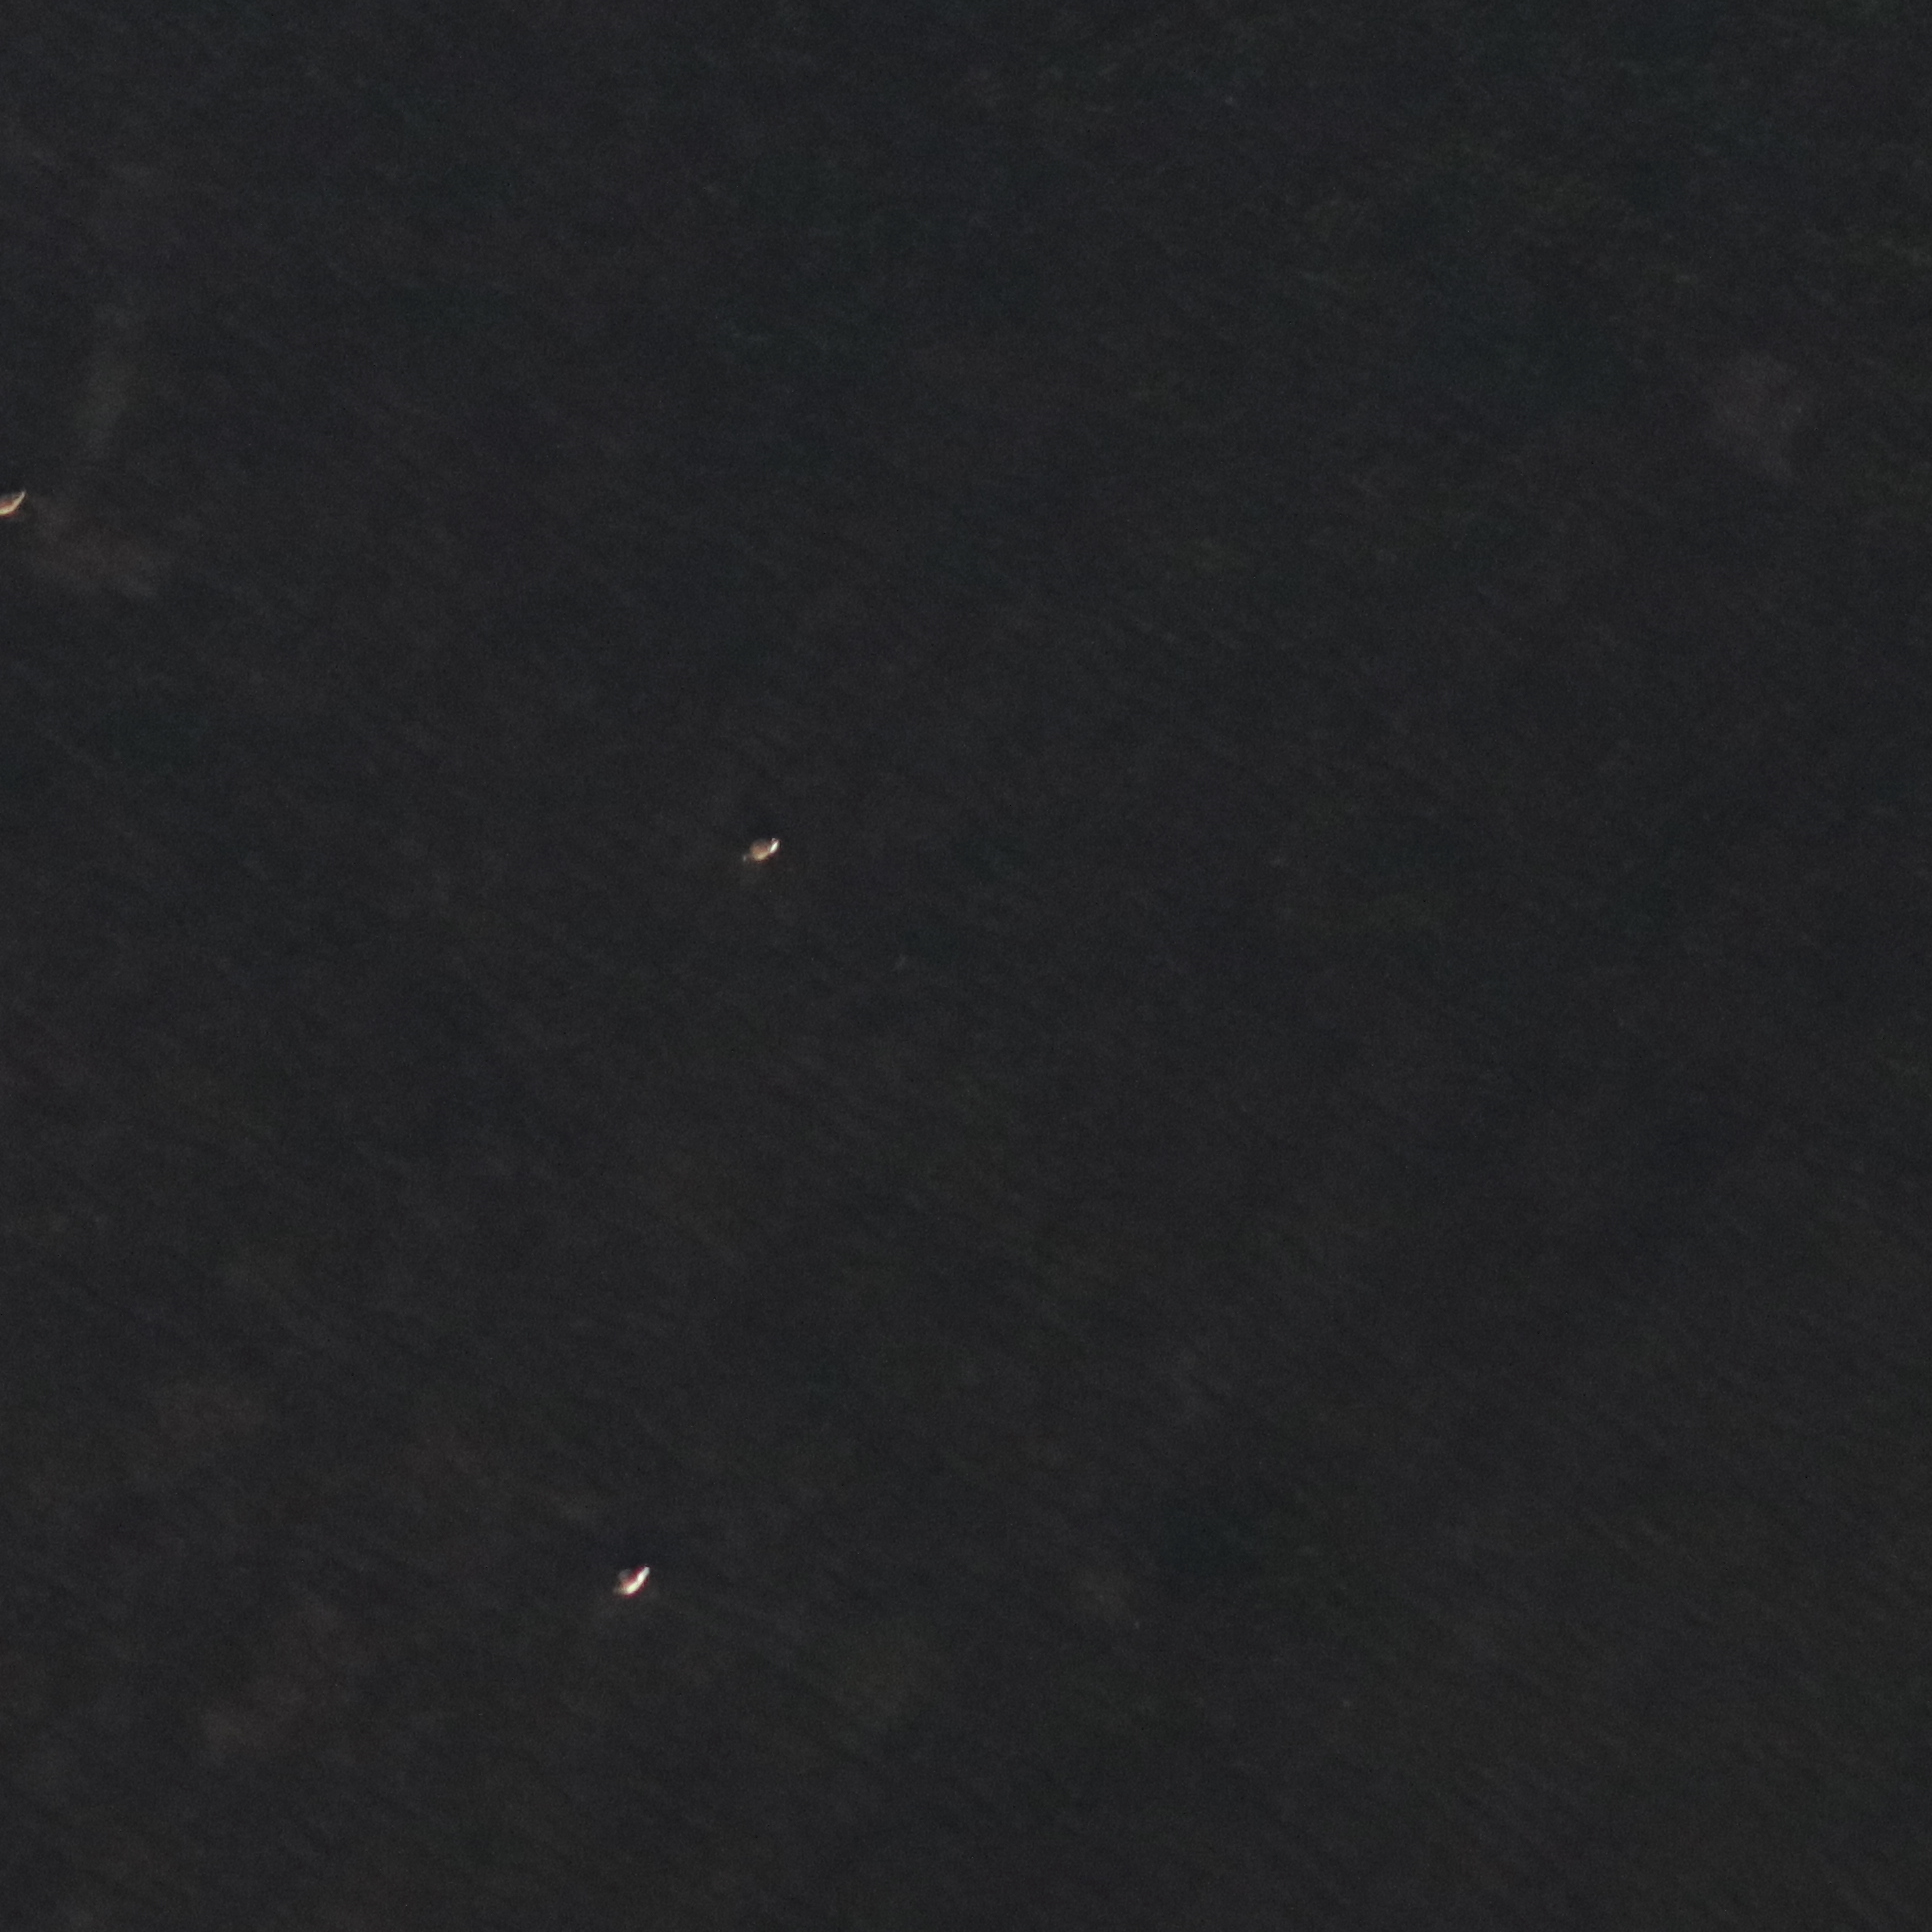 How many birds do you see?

3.